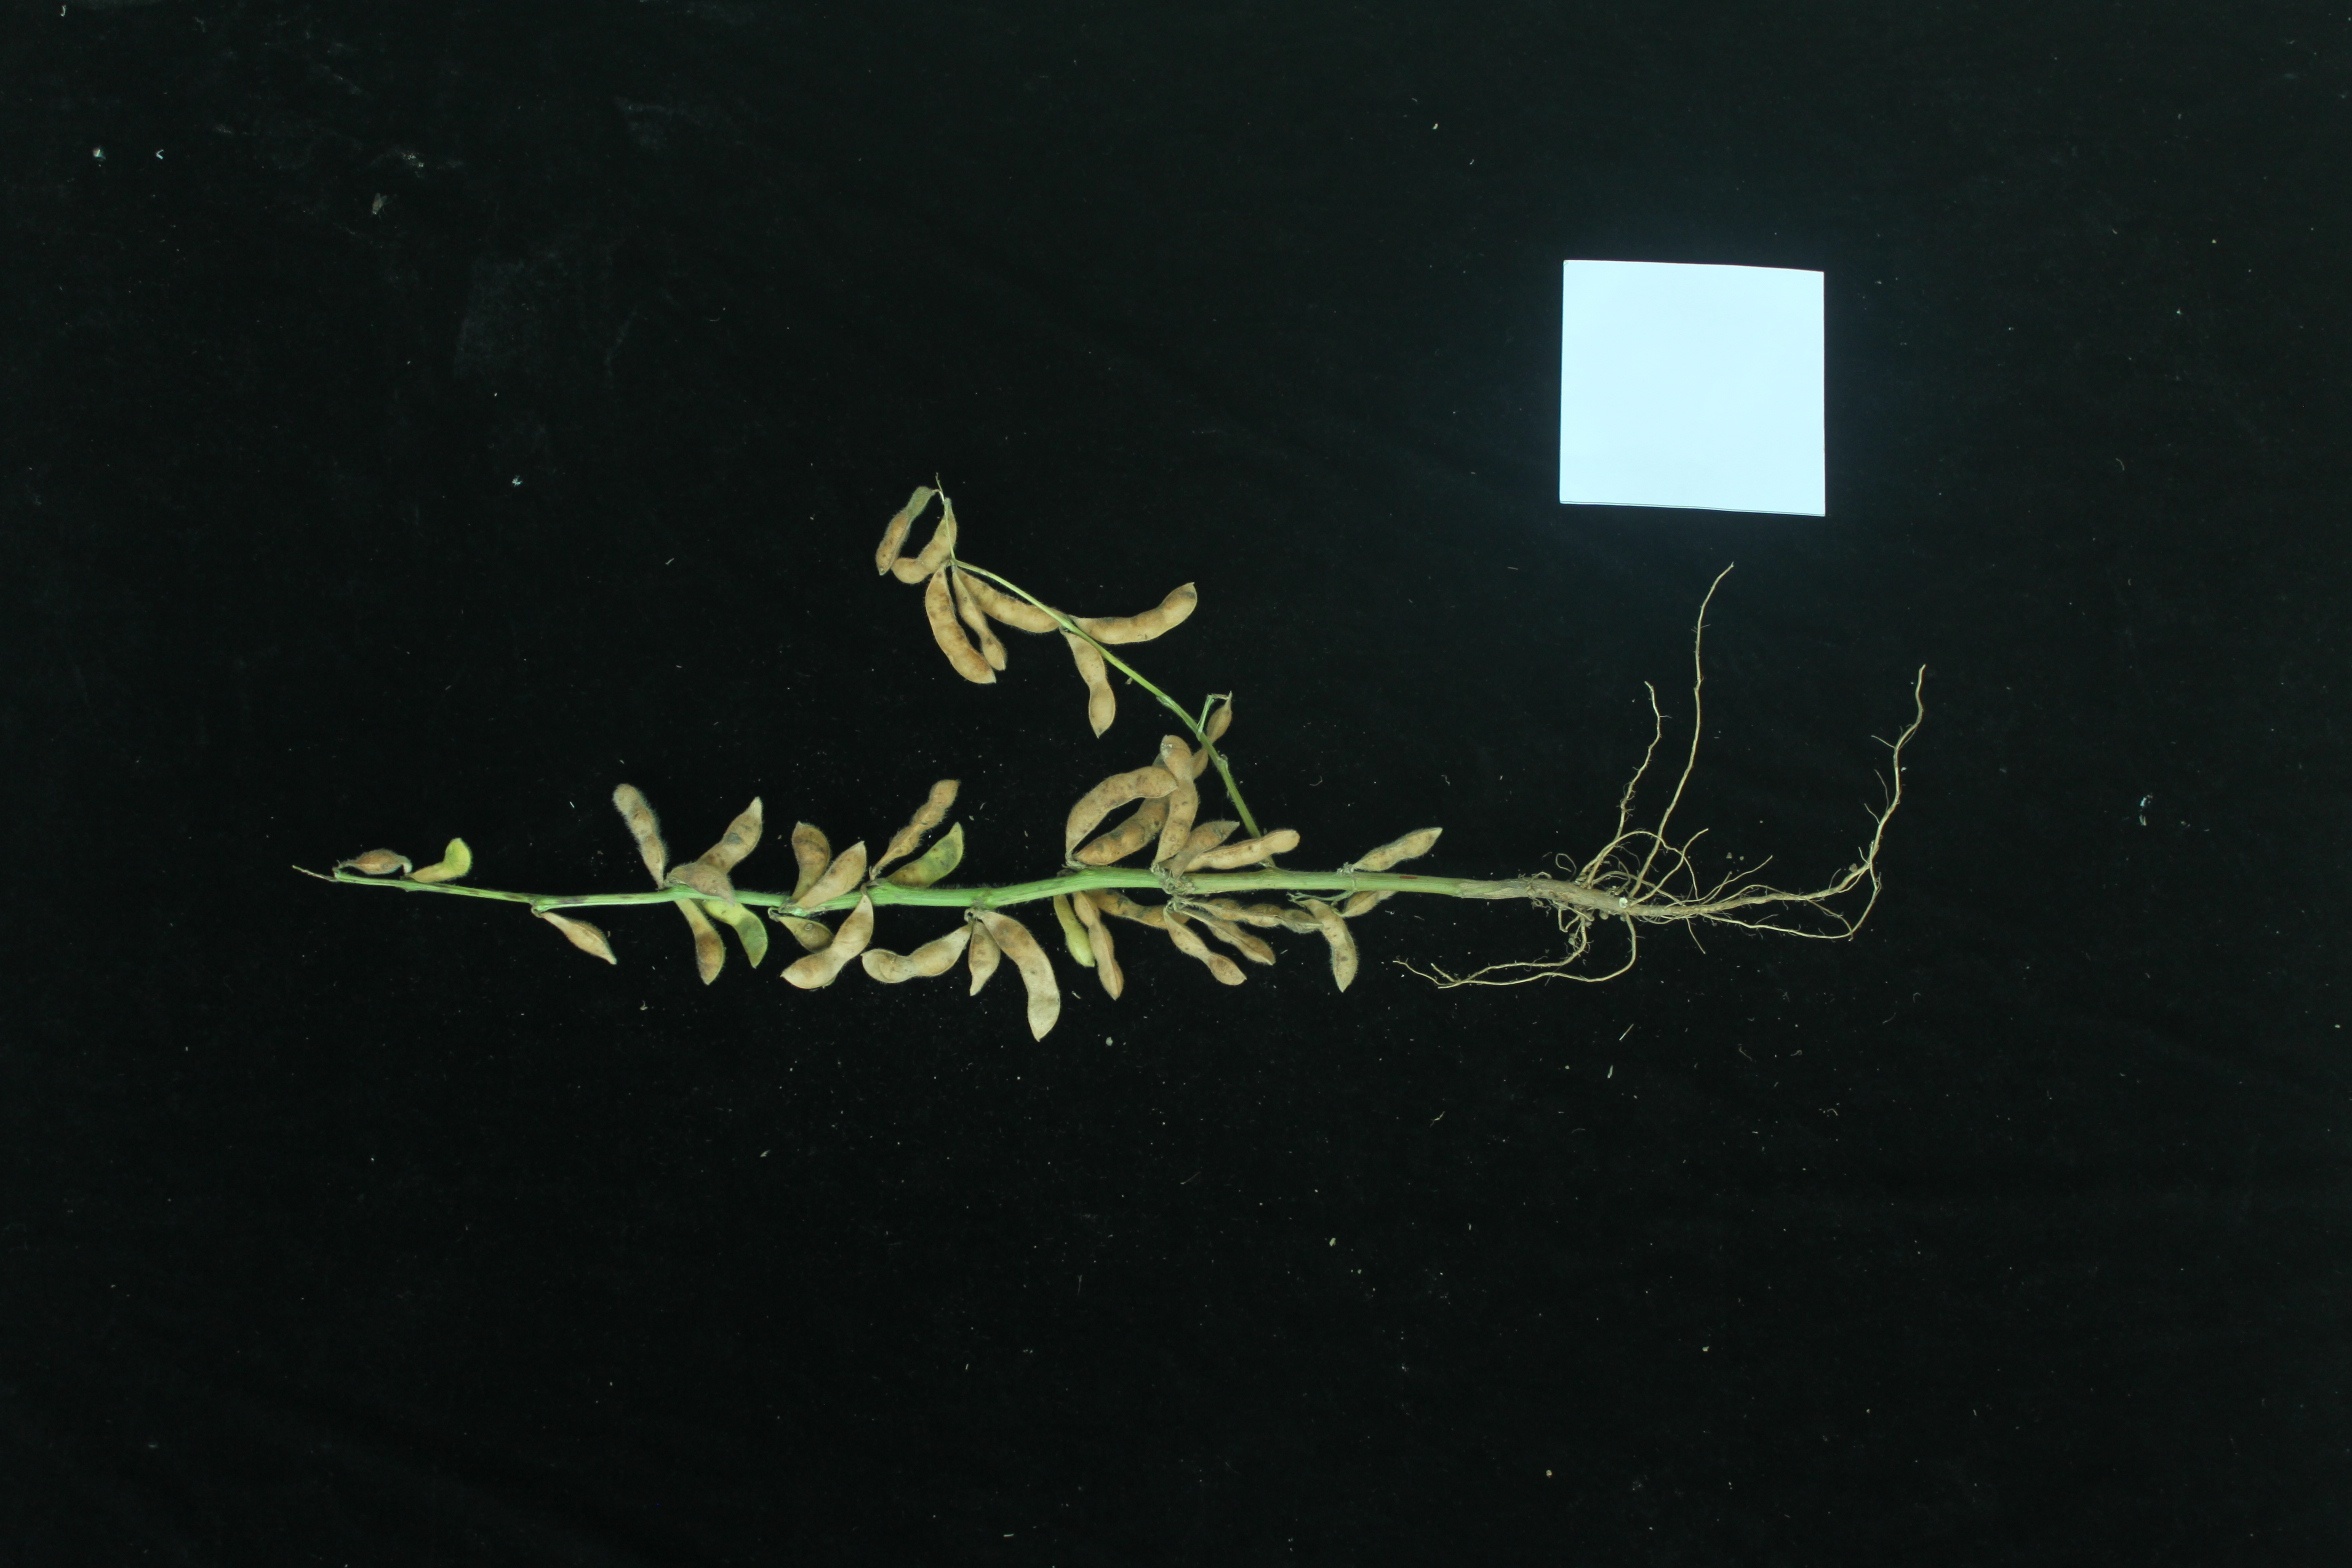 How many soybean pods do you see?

37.